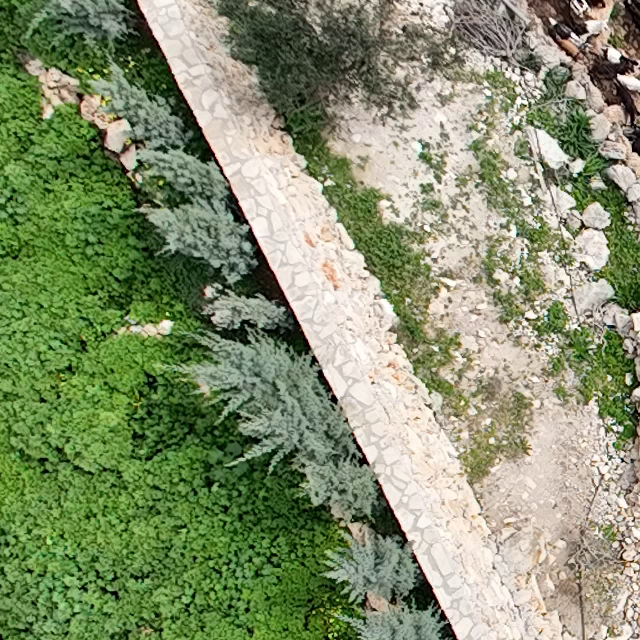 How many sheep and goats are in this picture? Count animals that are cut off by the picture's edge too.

10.